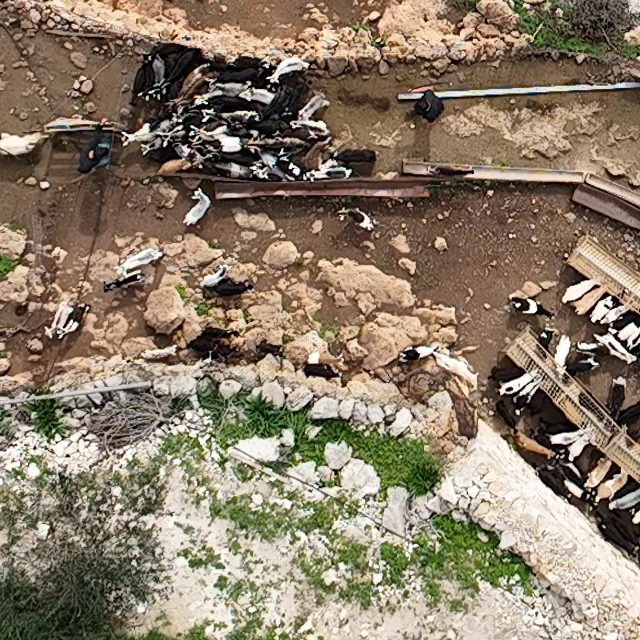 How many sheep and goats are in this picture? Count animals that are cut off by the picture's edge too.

93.